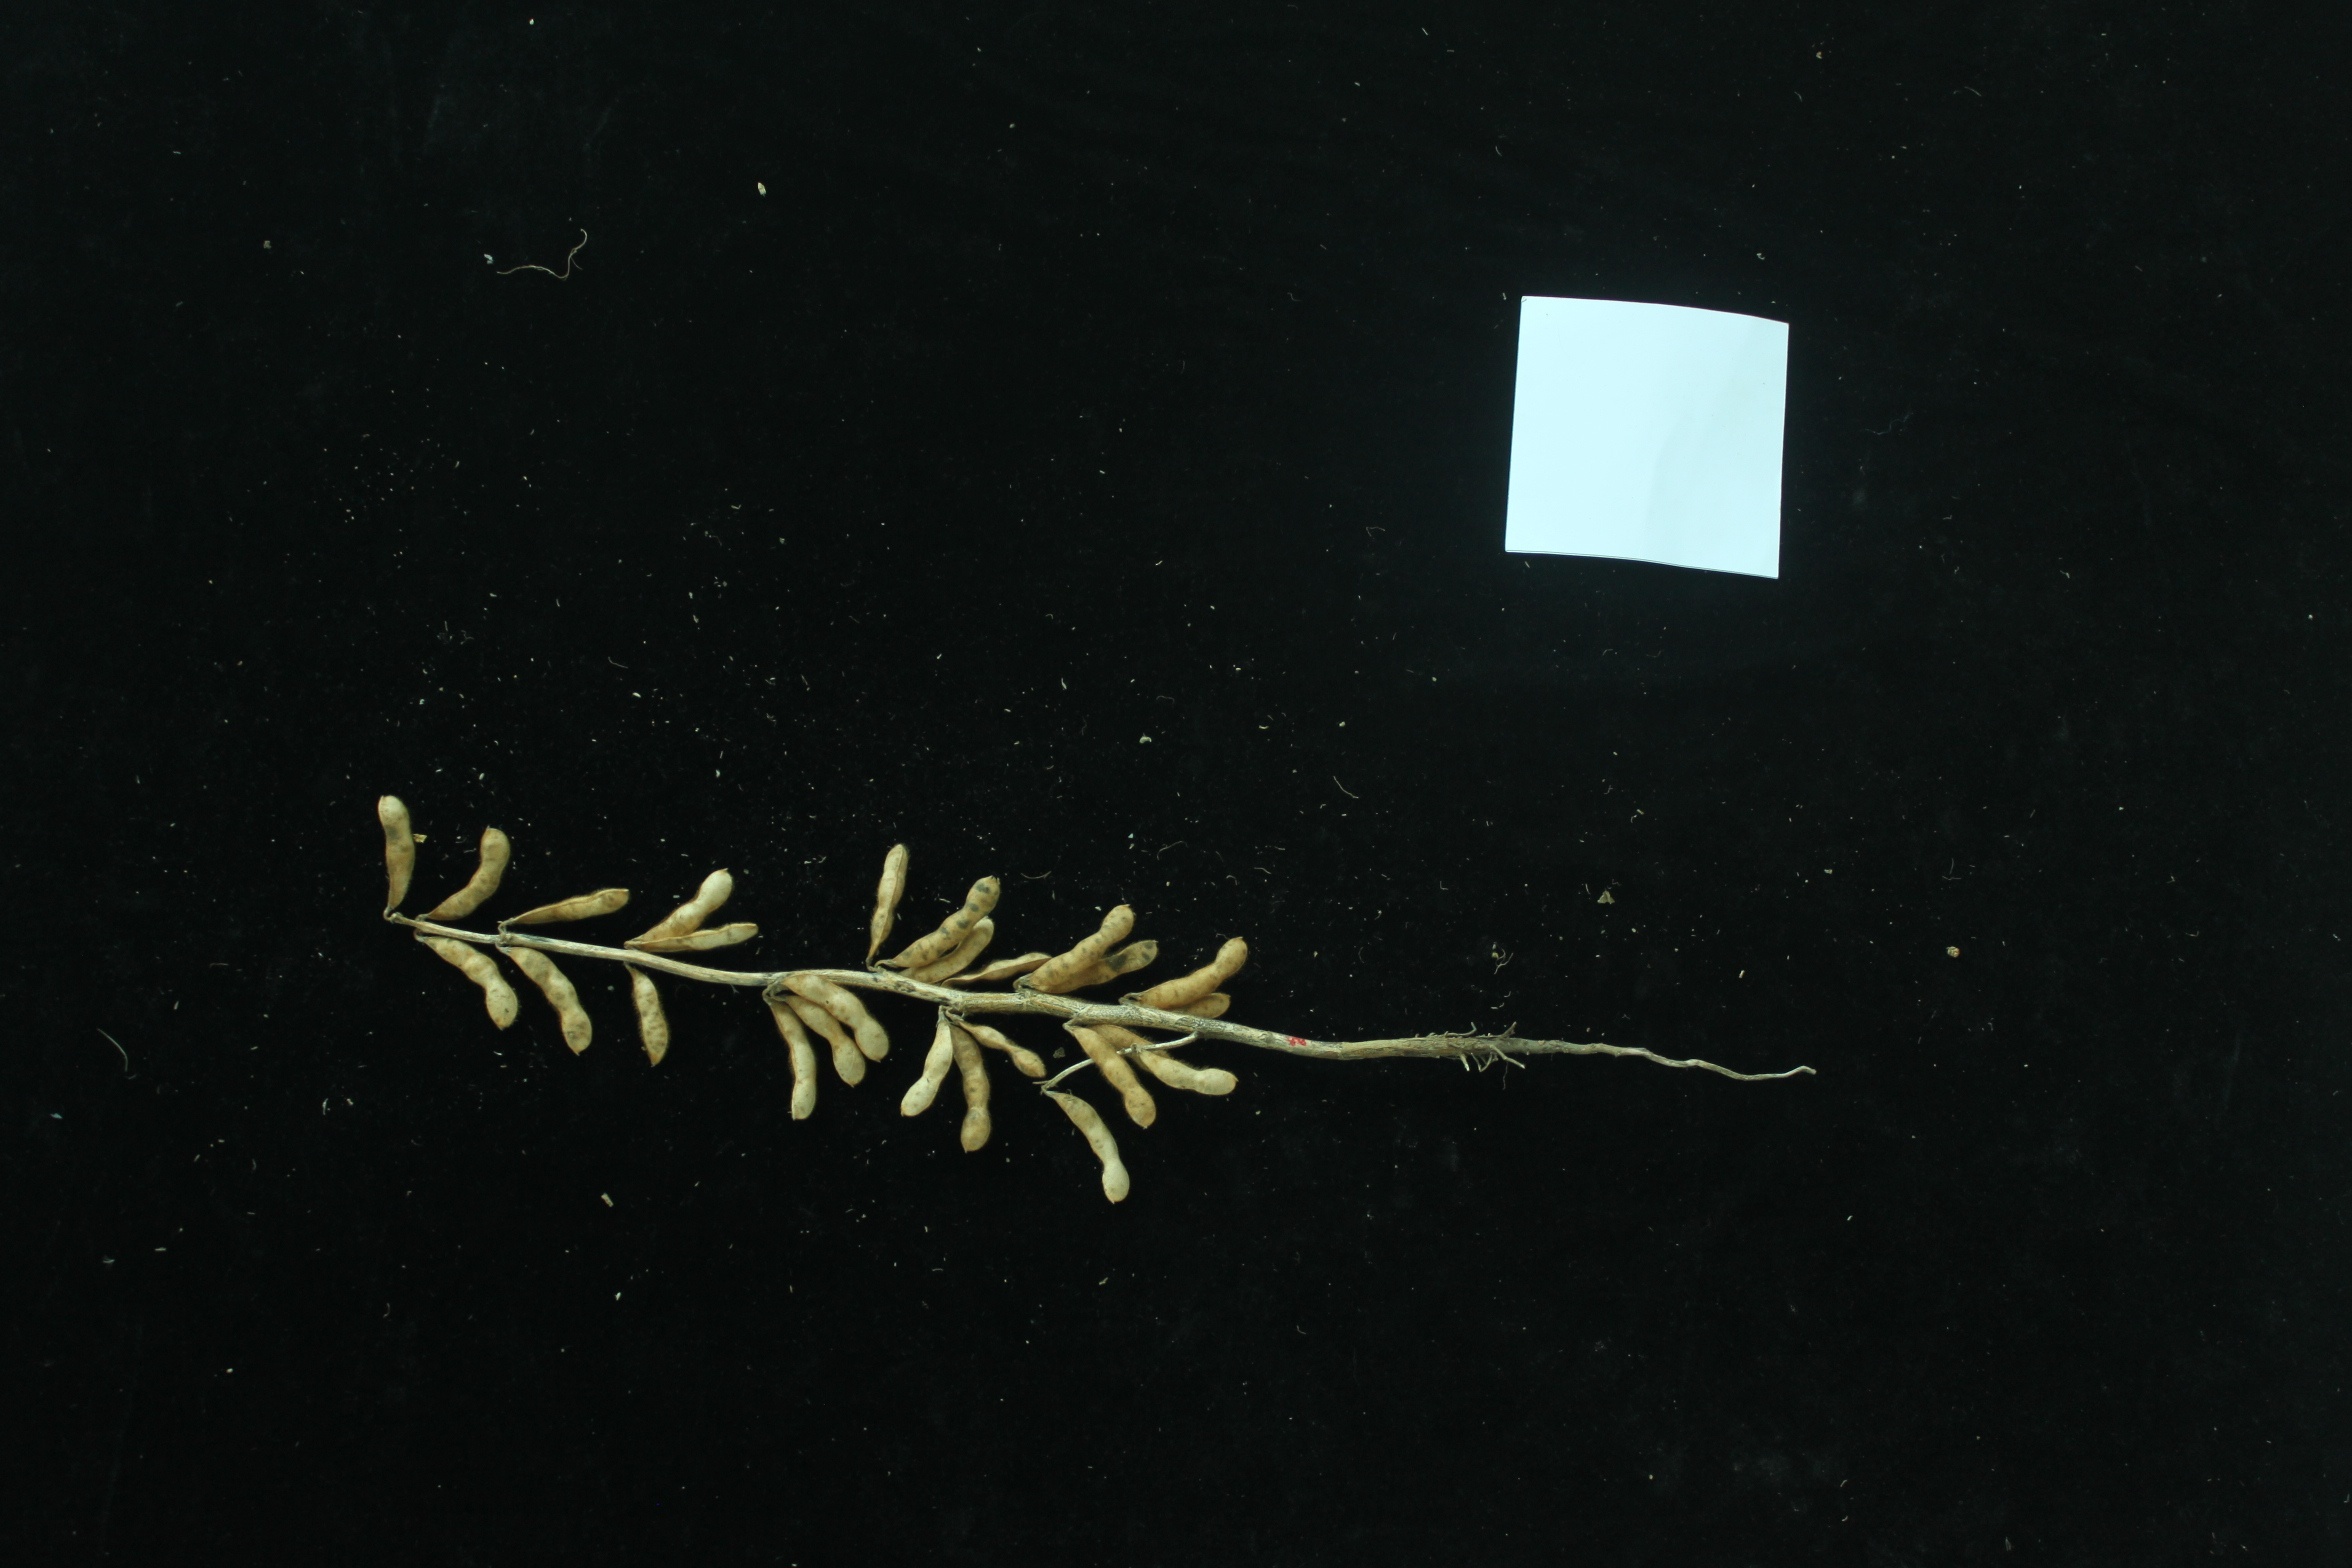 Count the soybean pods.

26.